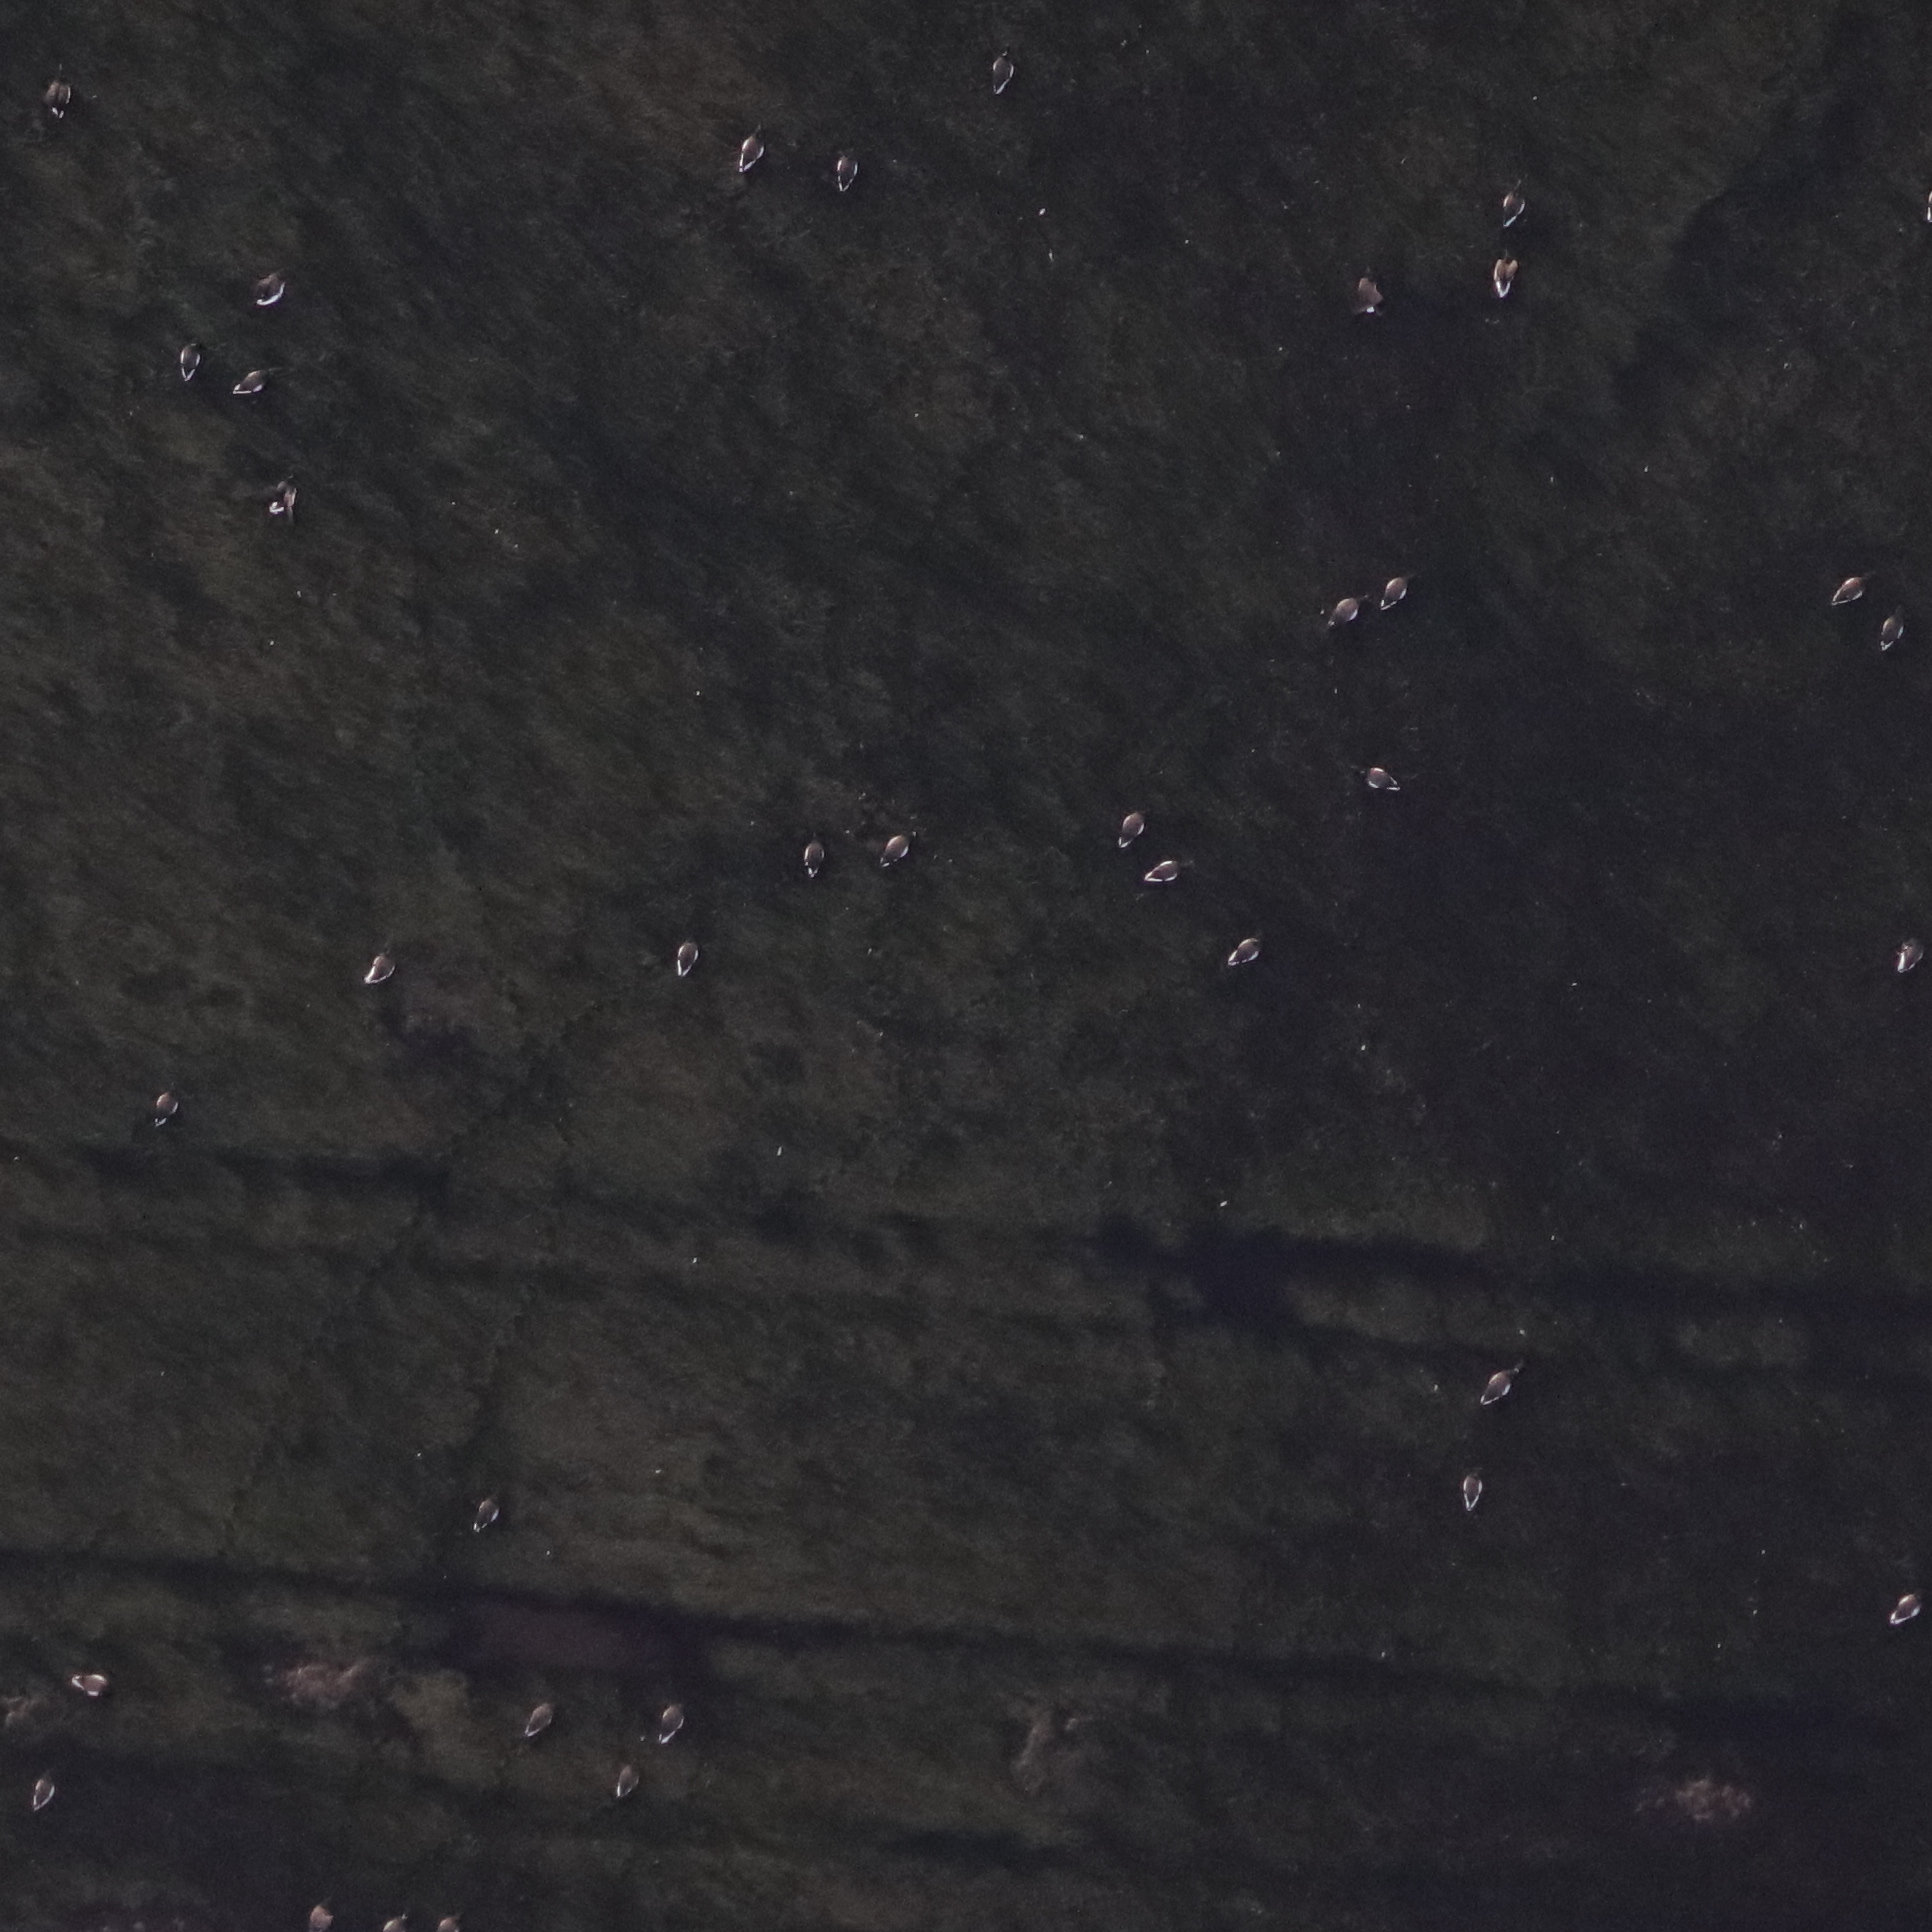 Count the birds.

36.